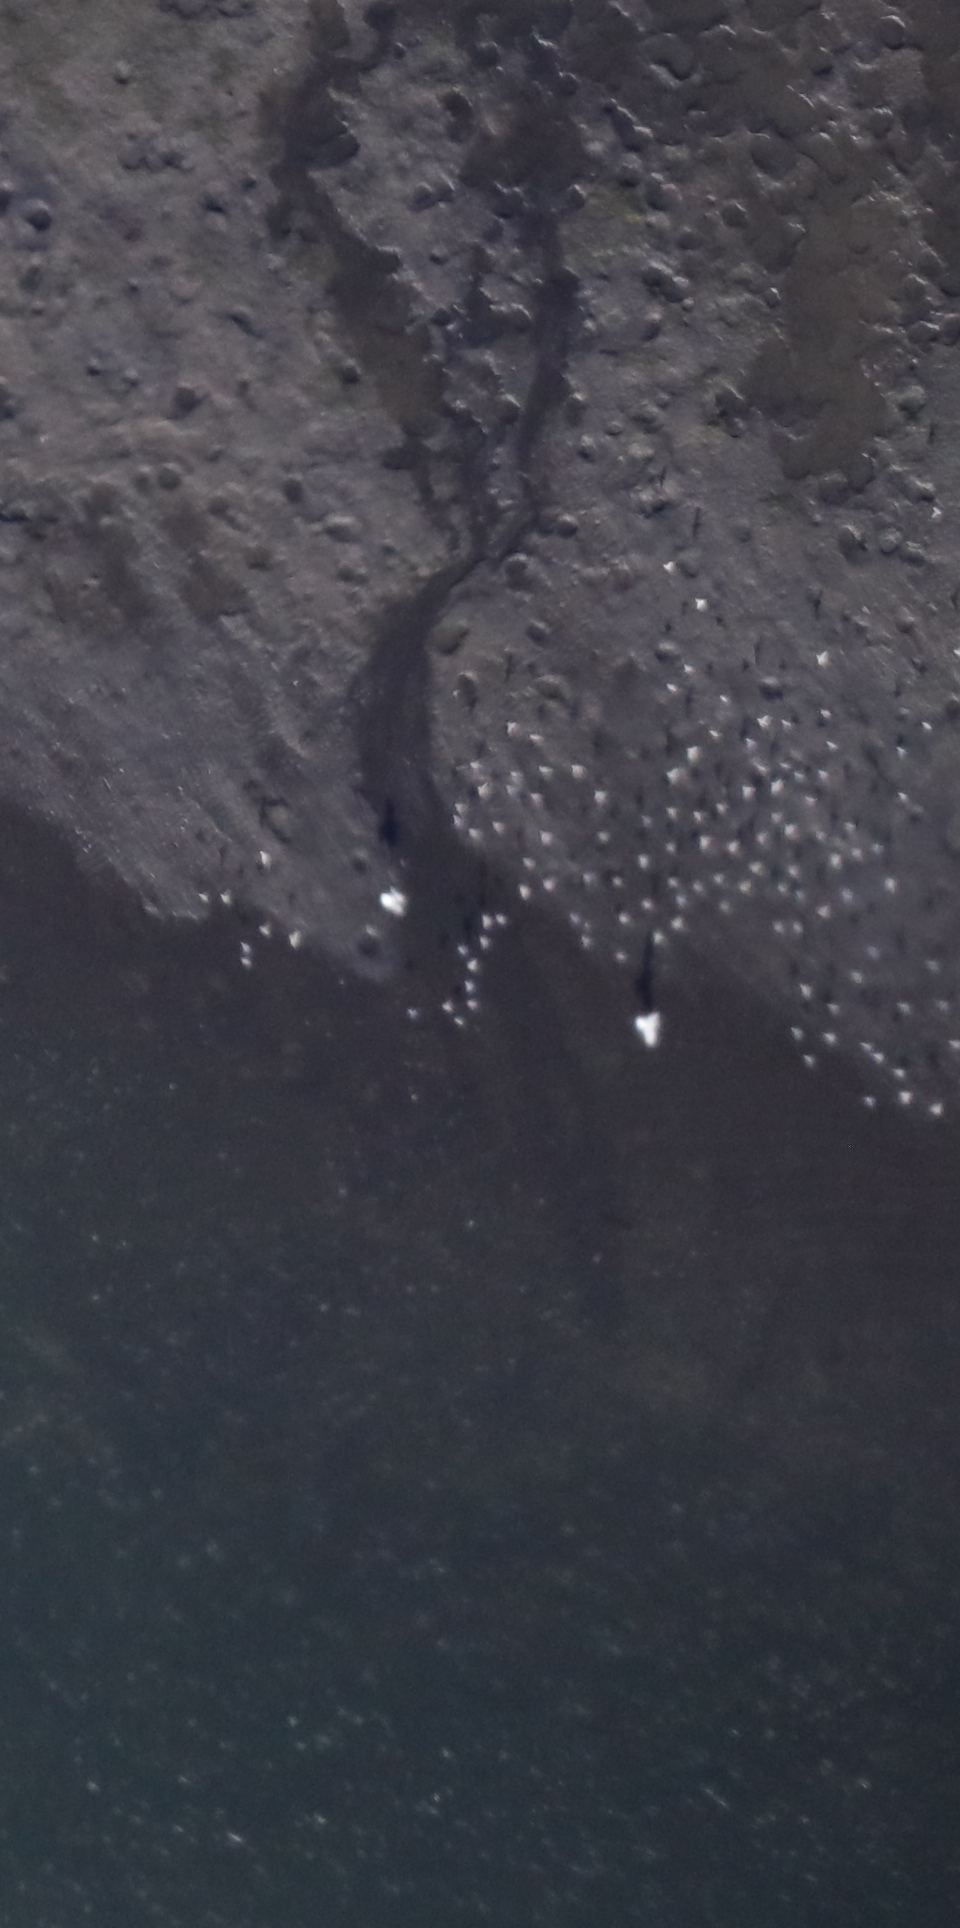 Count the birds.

122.